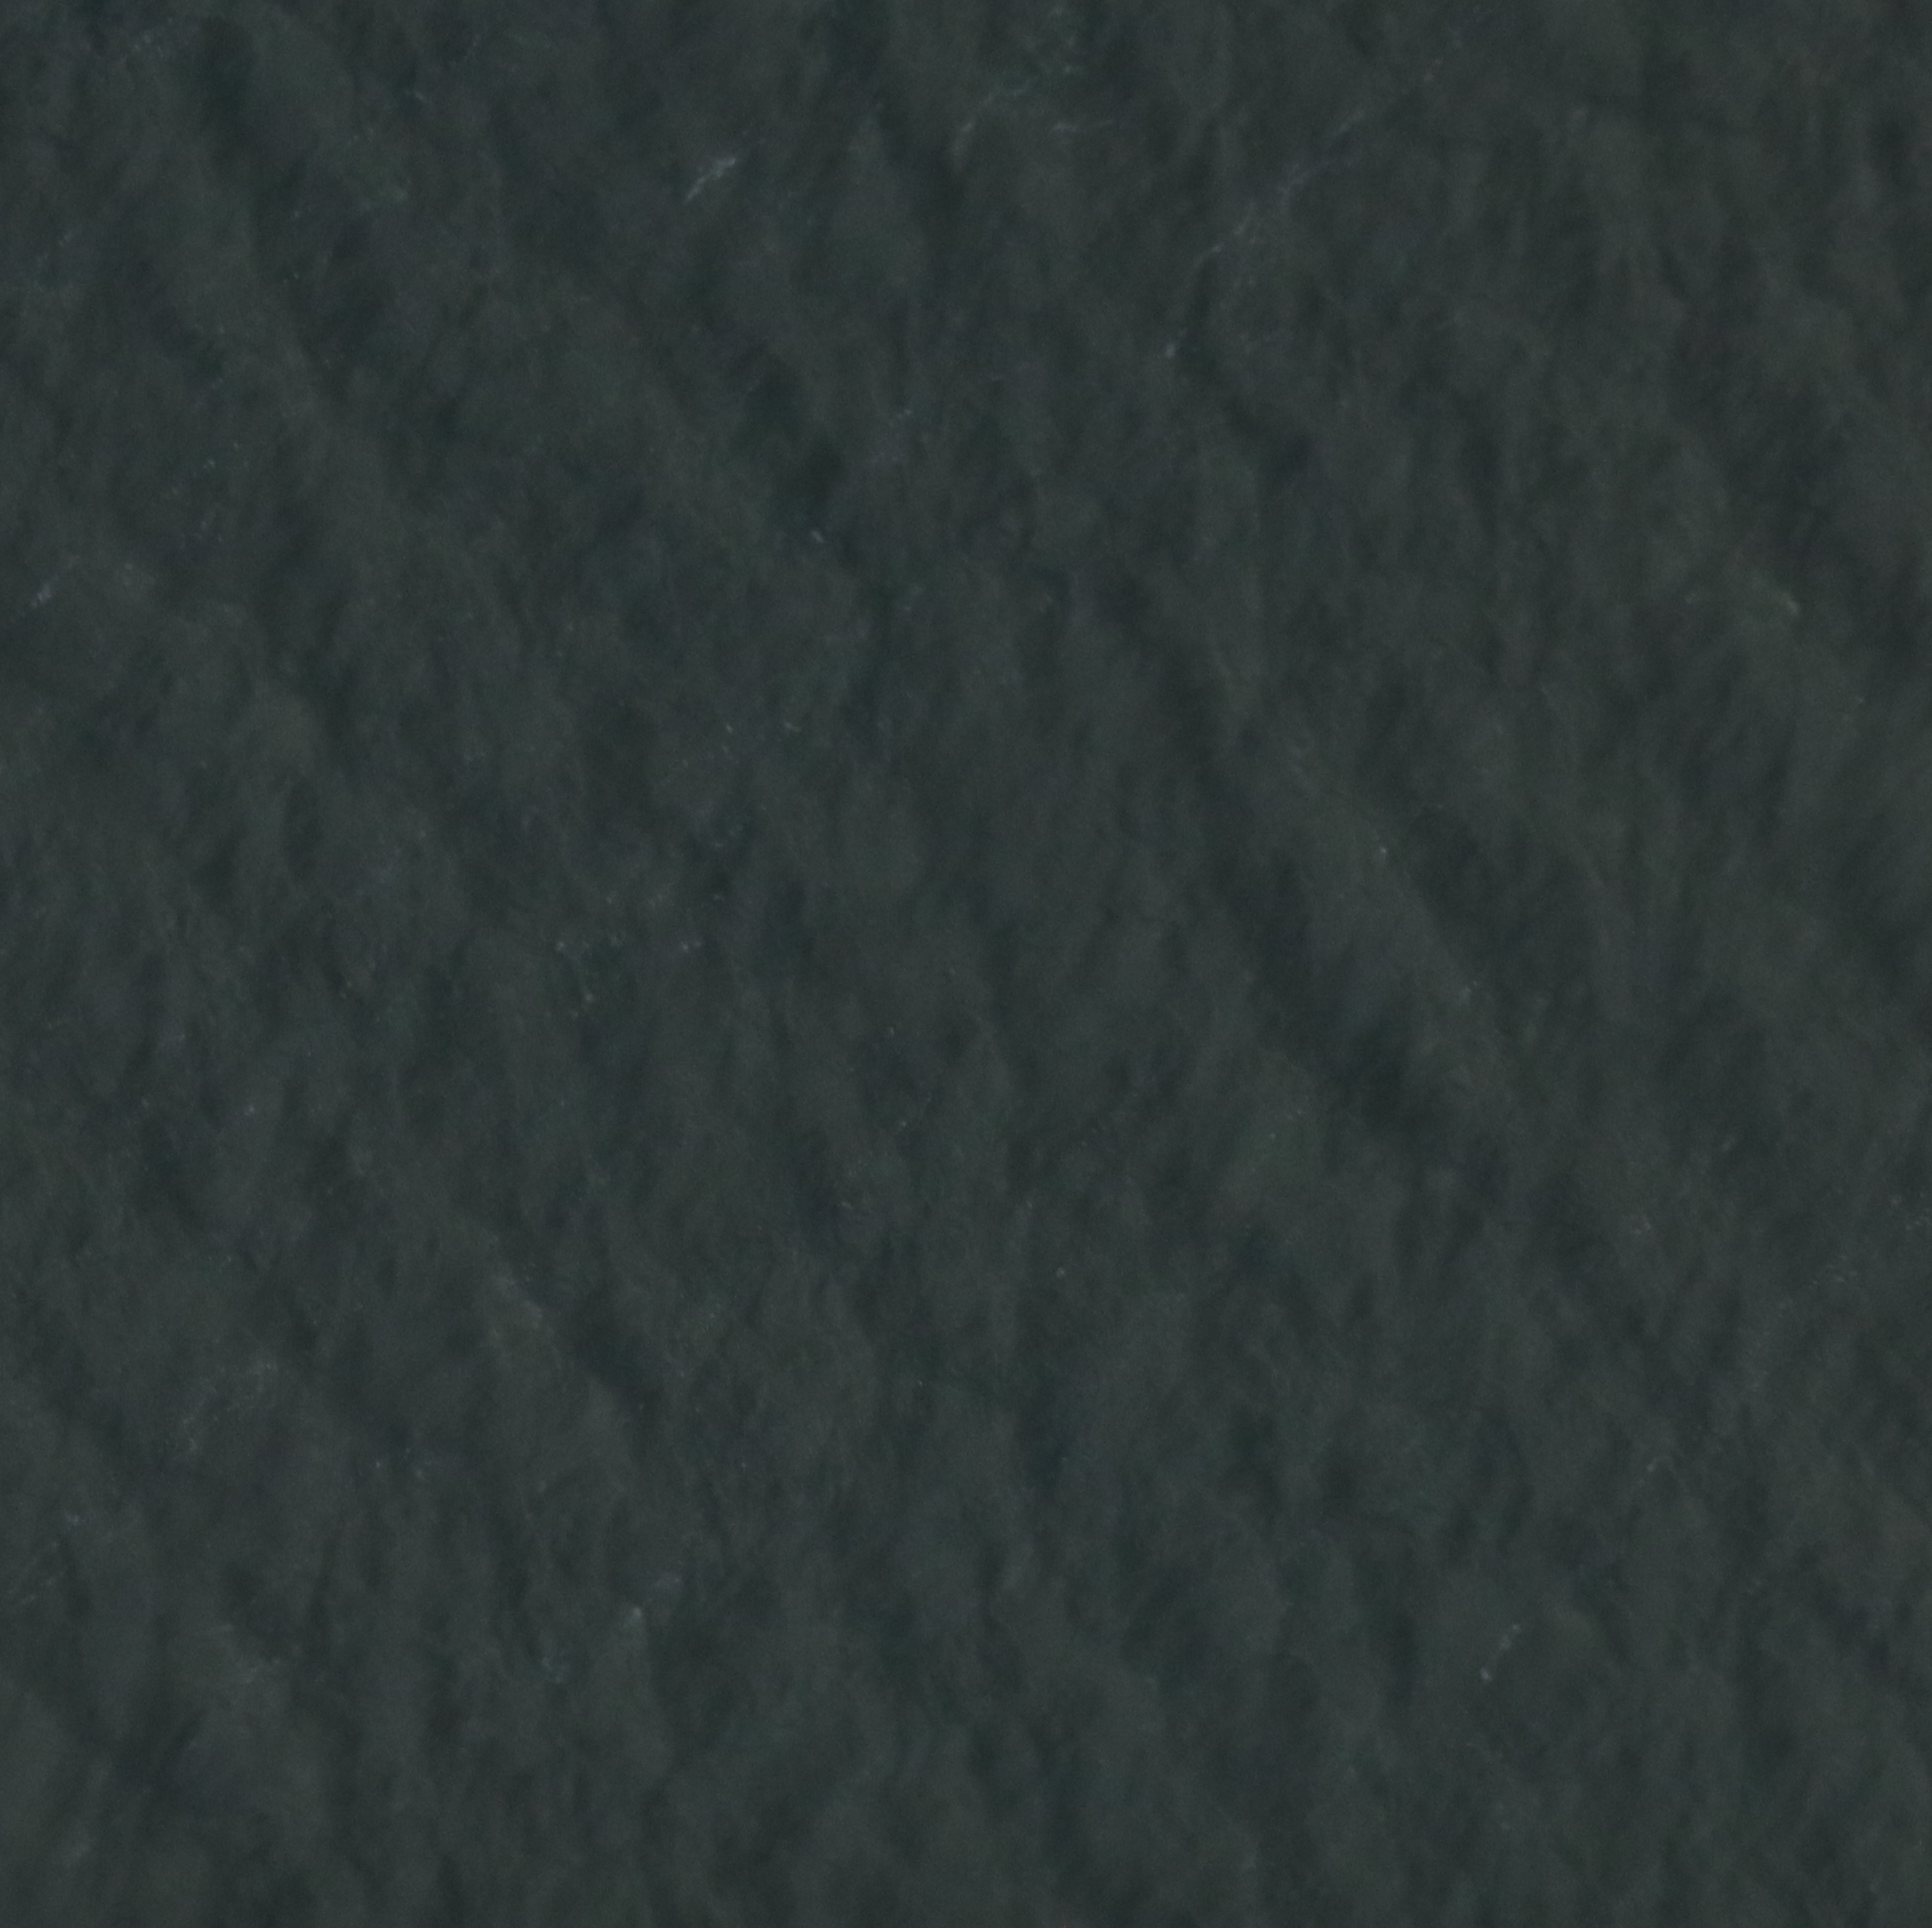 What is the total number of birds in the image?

0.